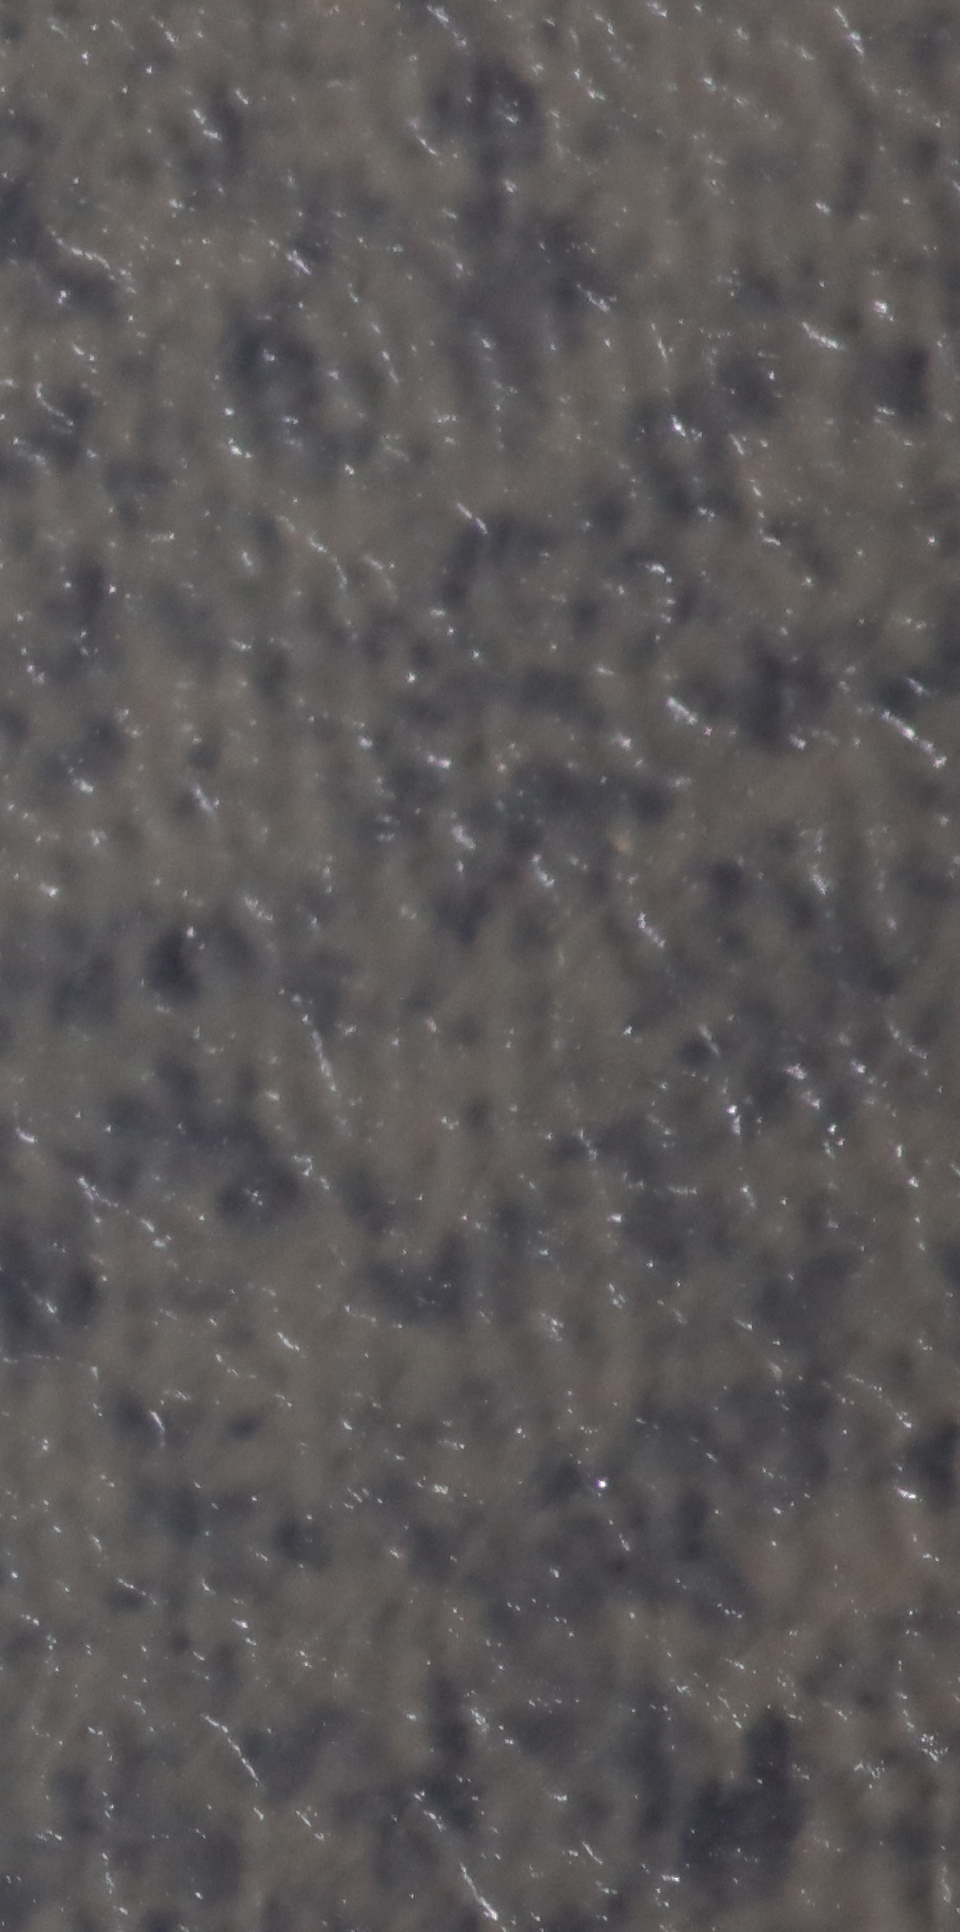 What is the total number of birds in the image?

0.